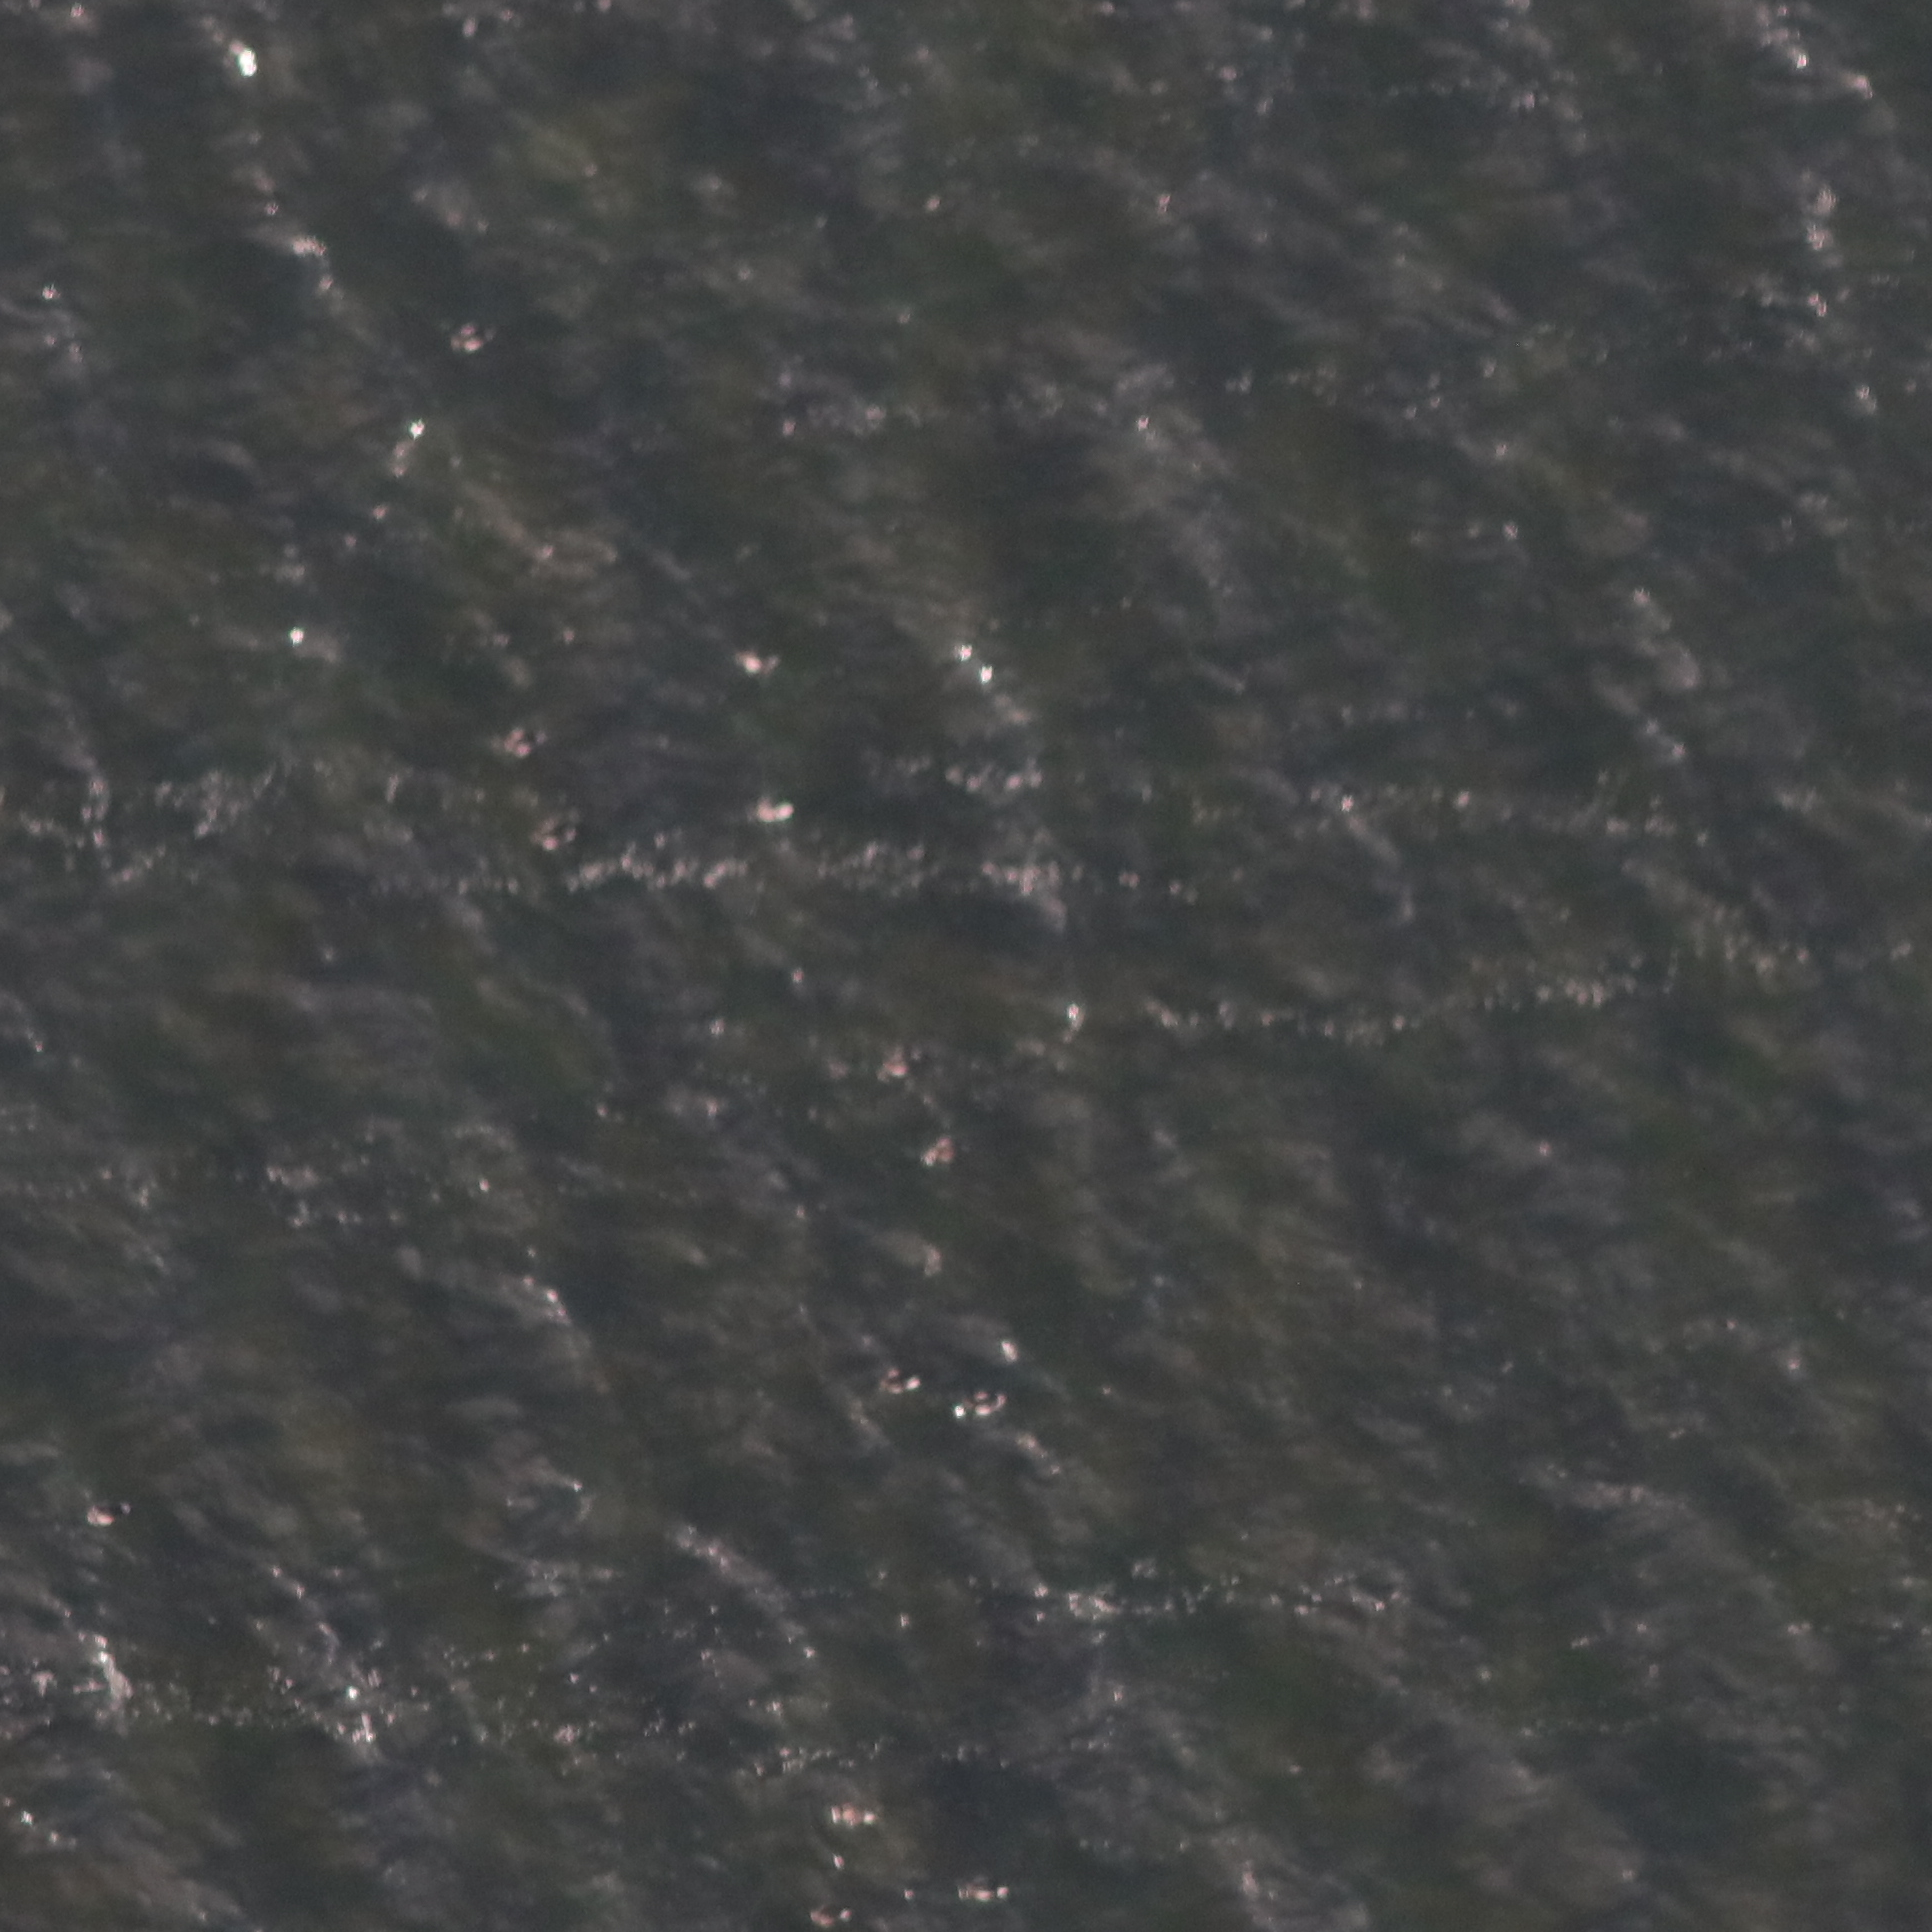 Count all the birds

13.